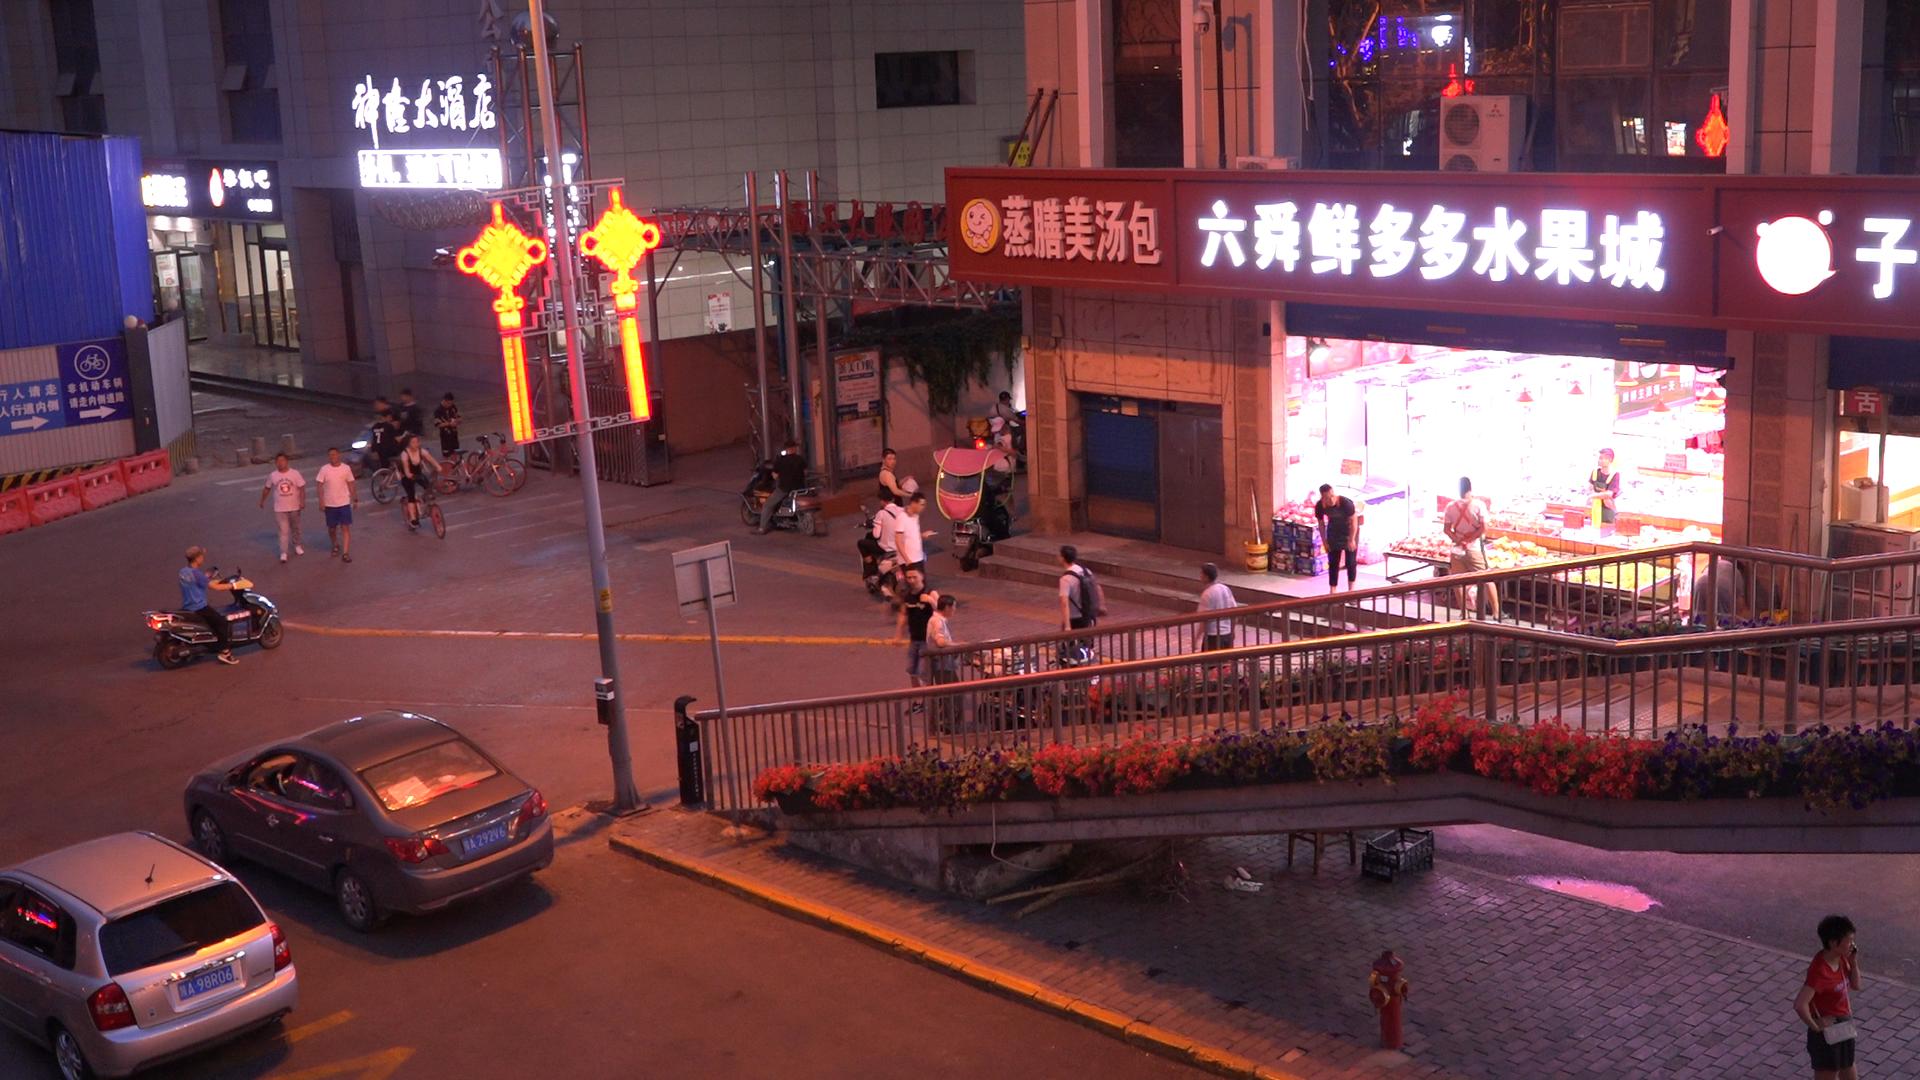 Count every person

24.